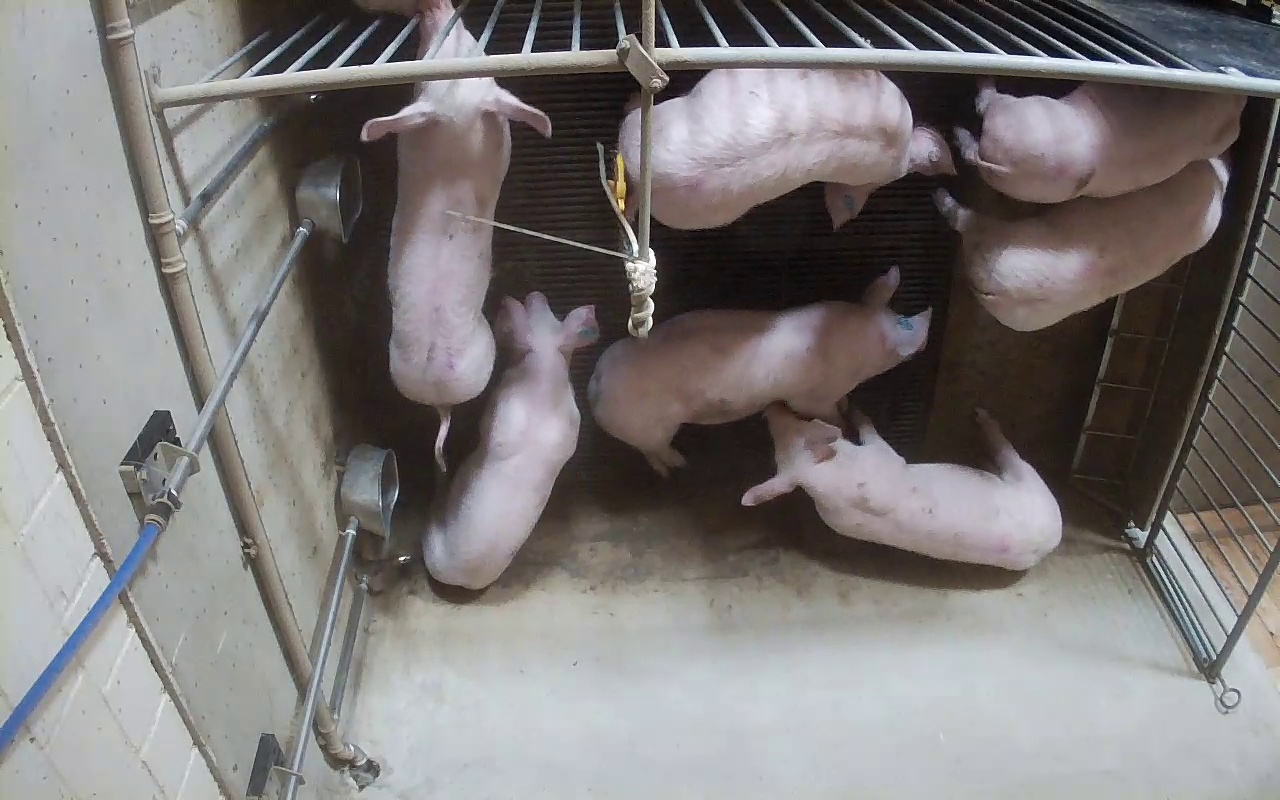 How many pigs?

7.